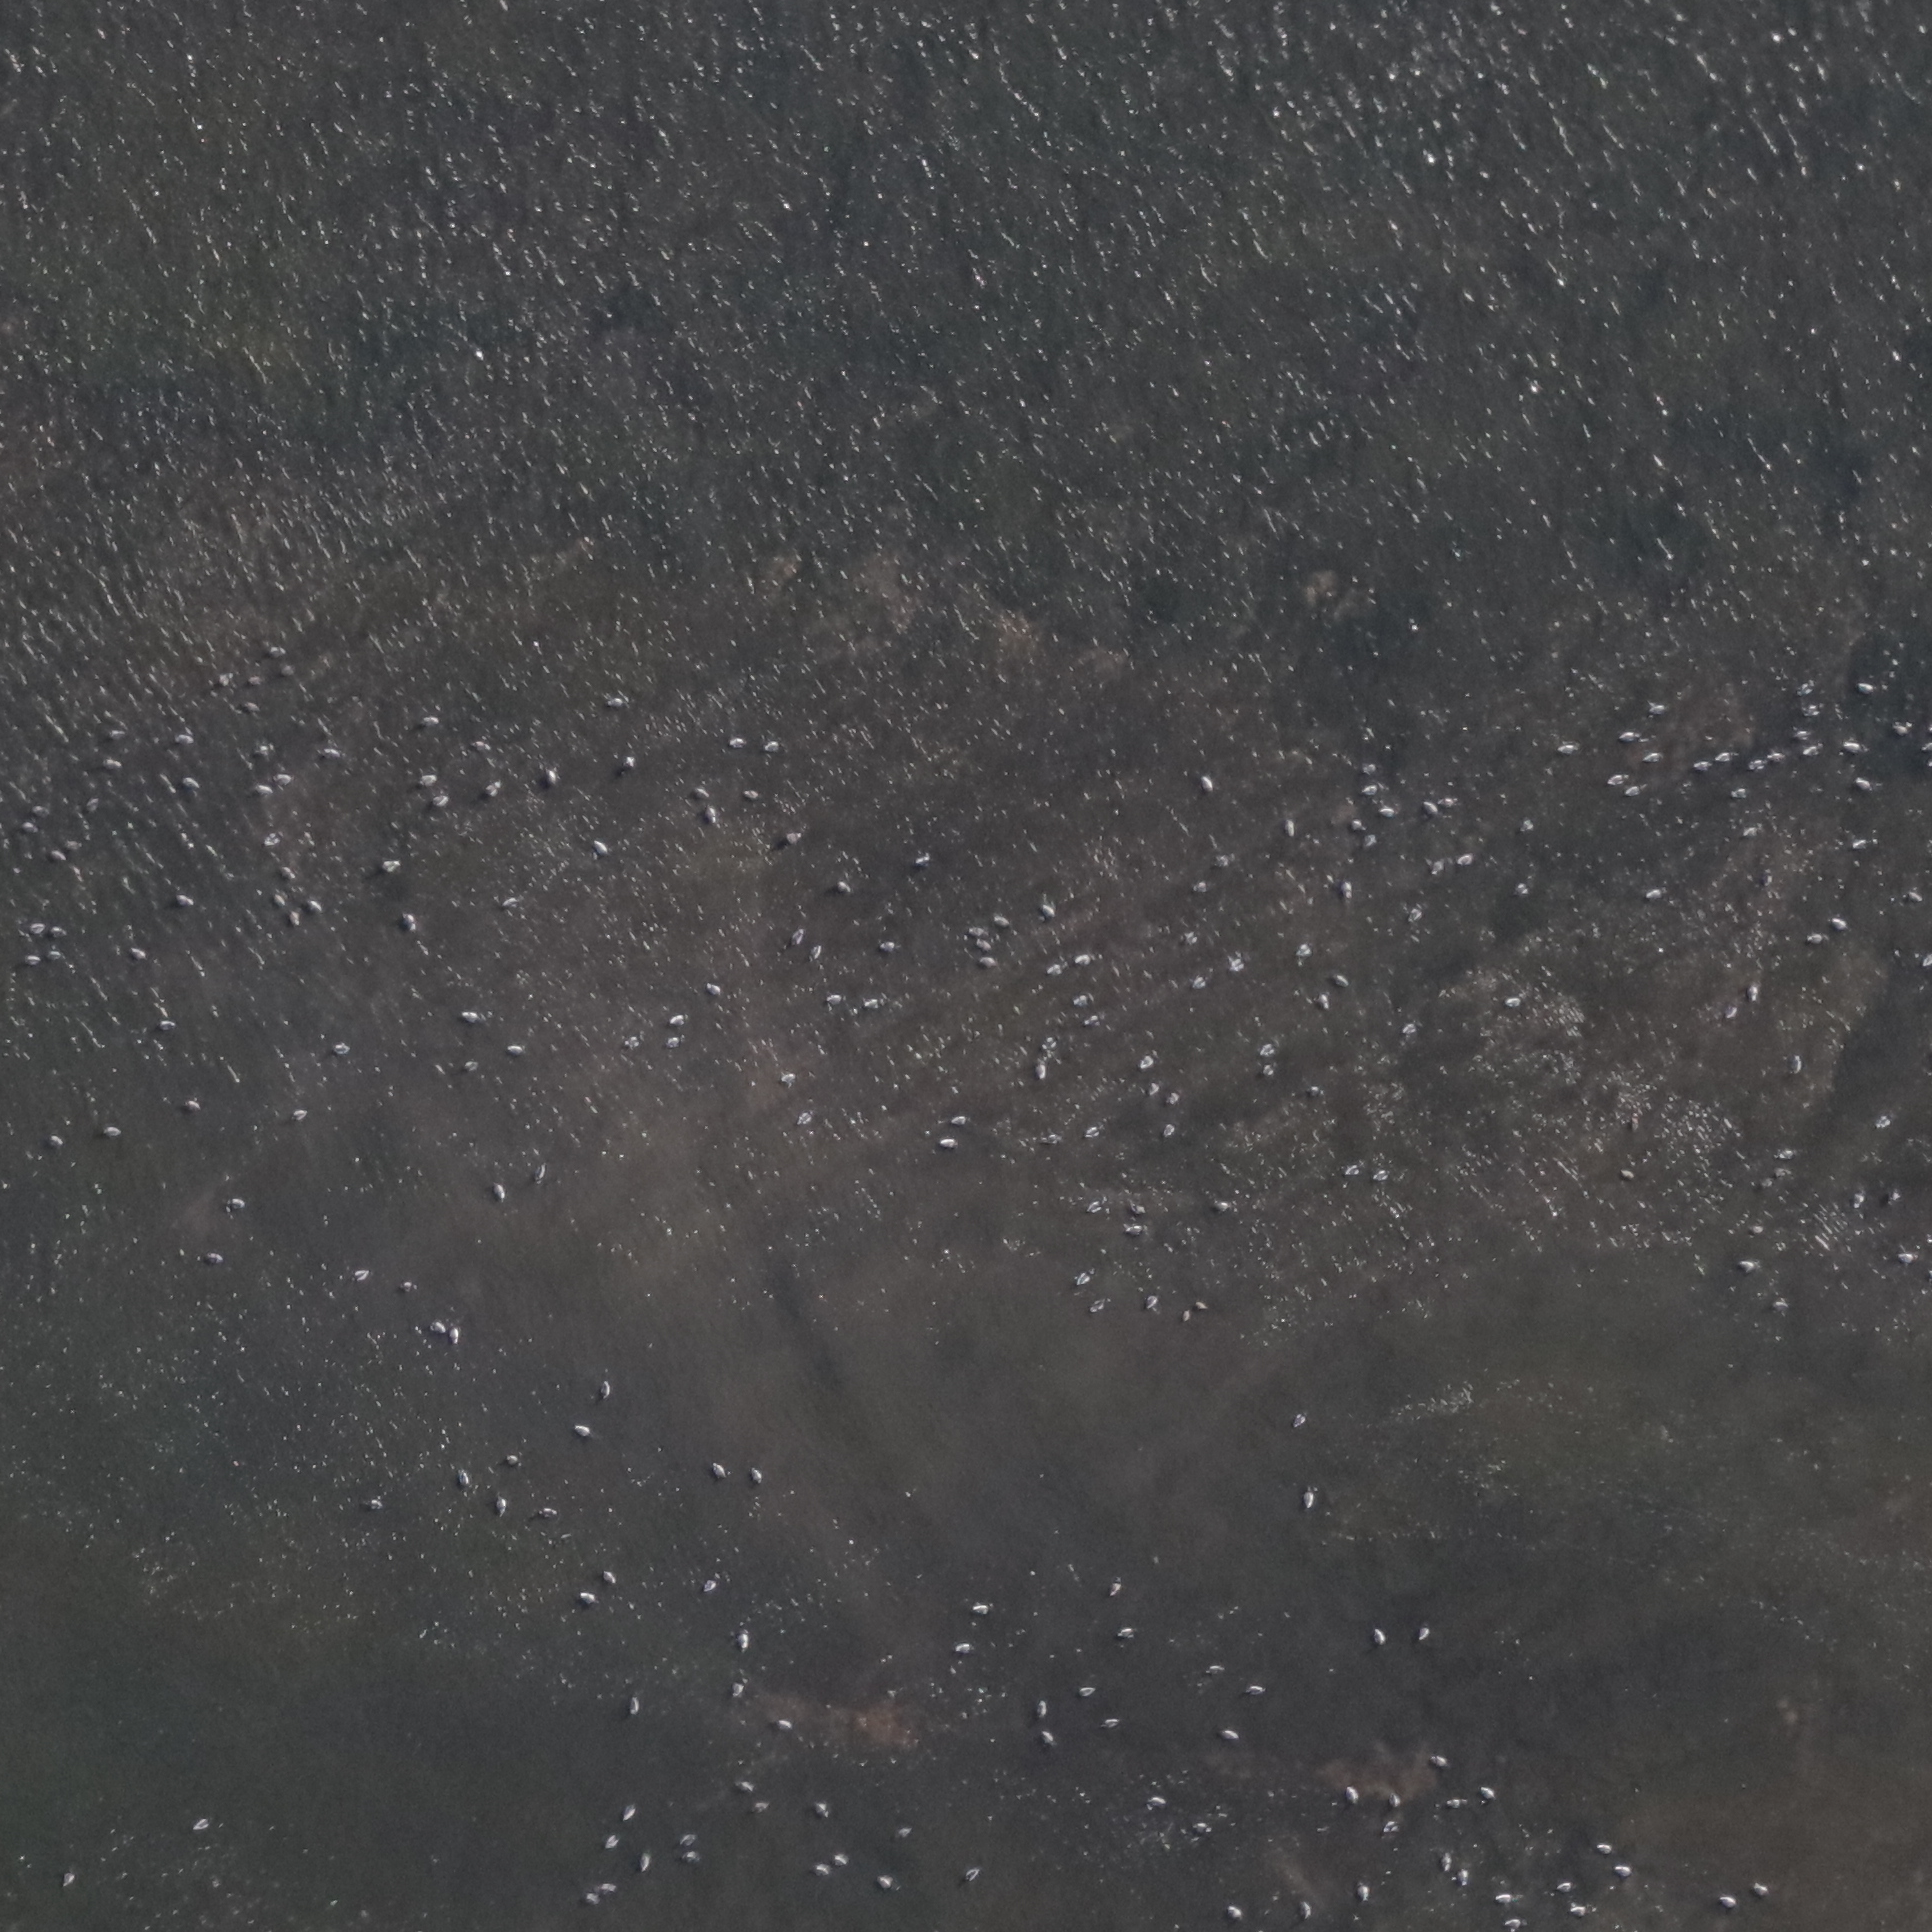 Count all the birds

247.